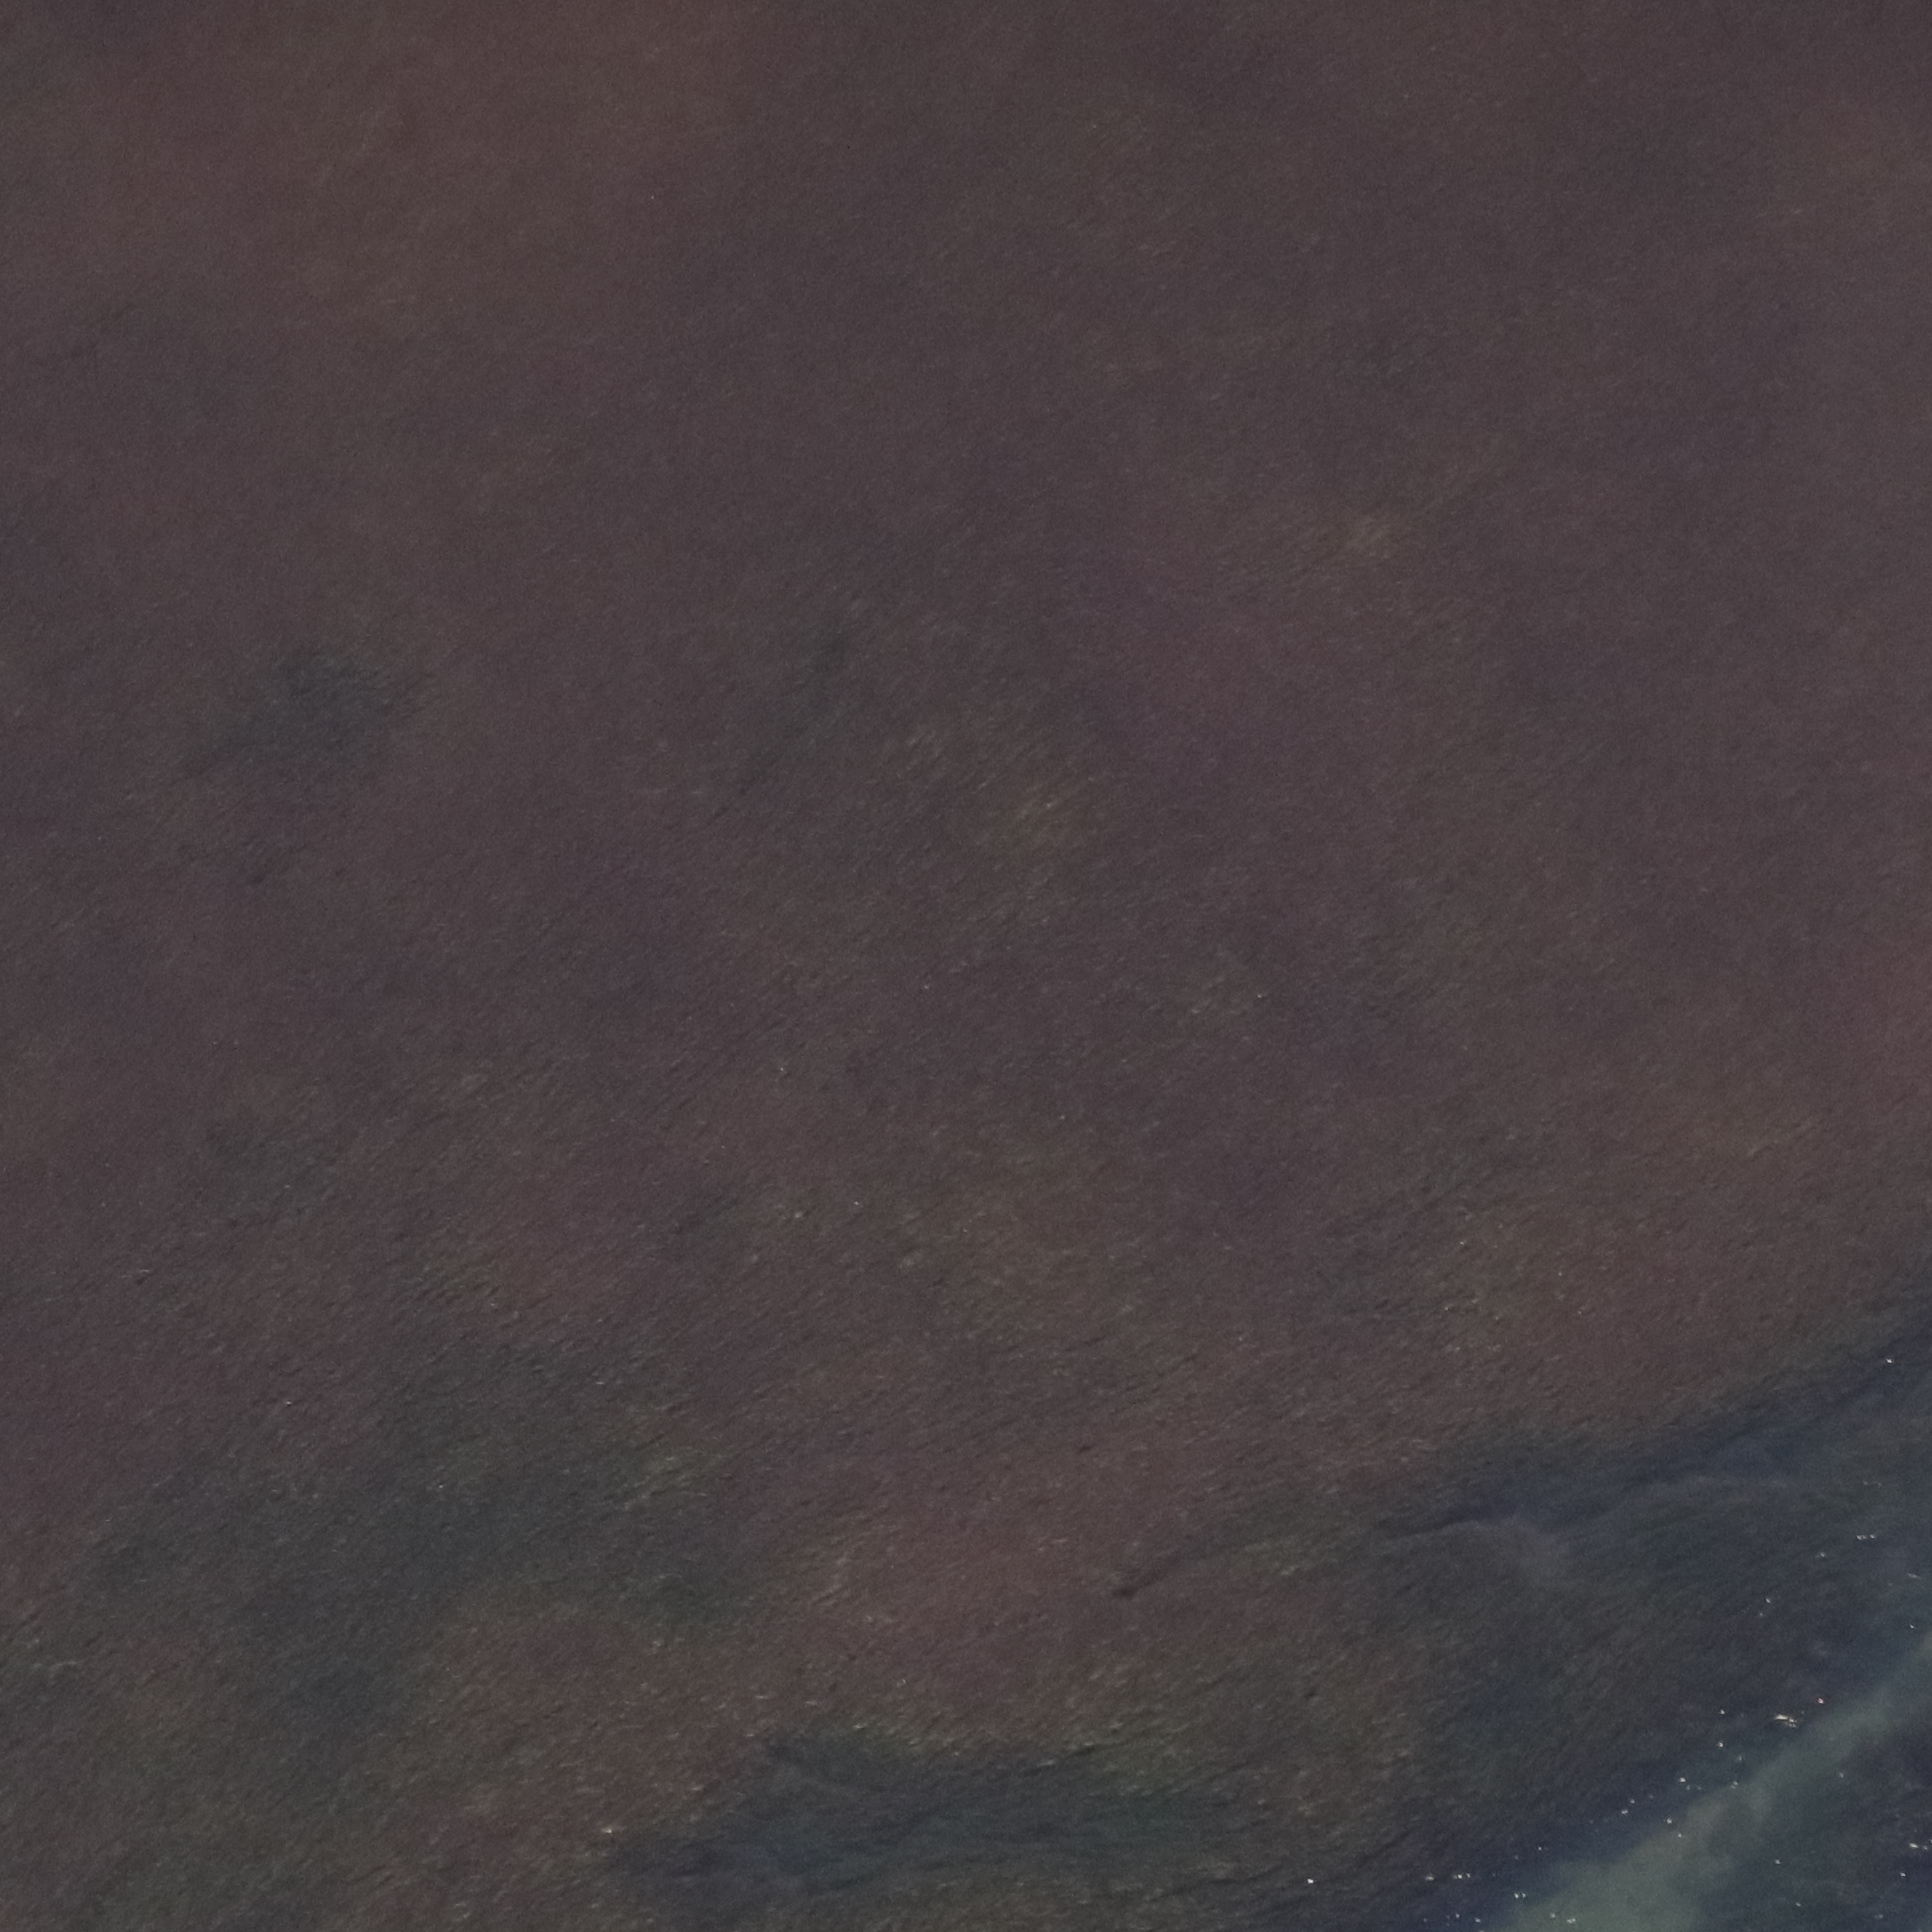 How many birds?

0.